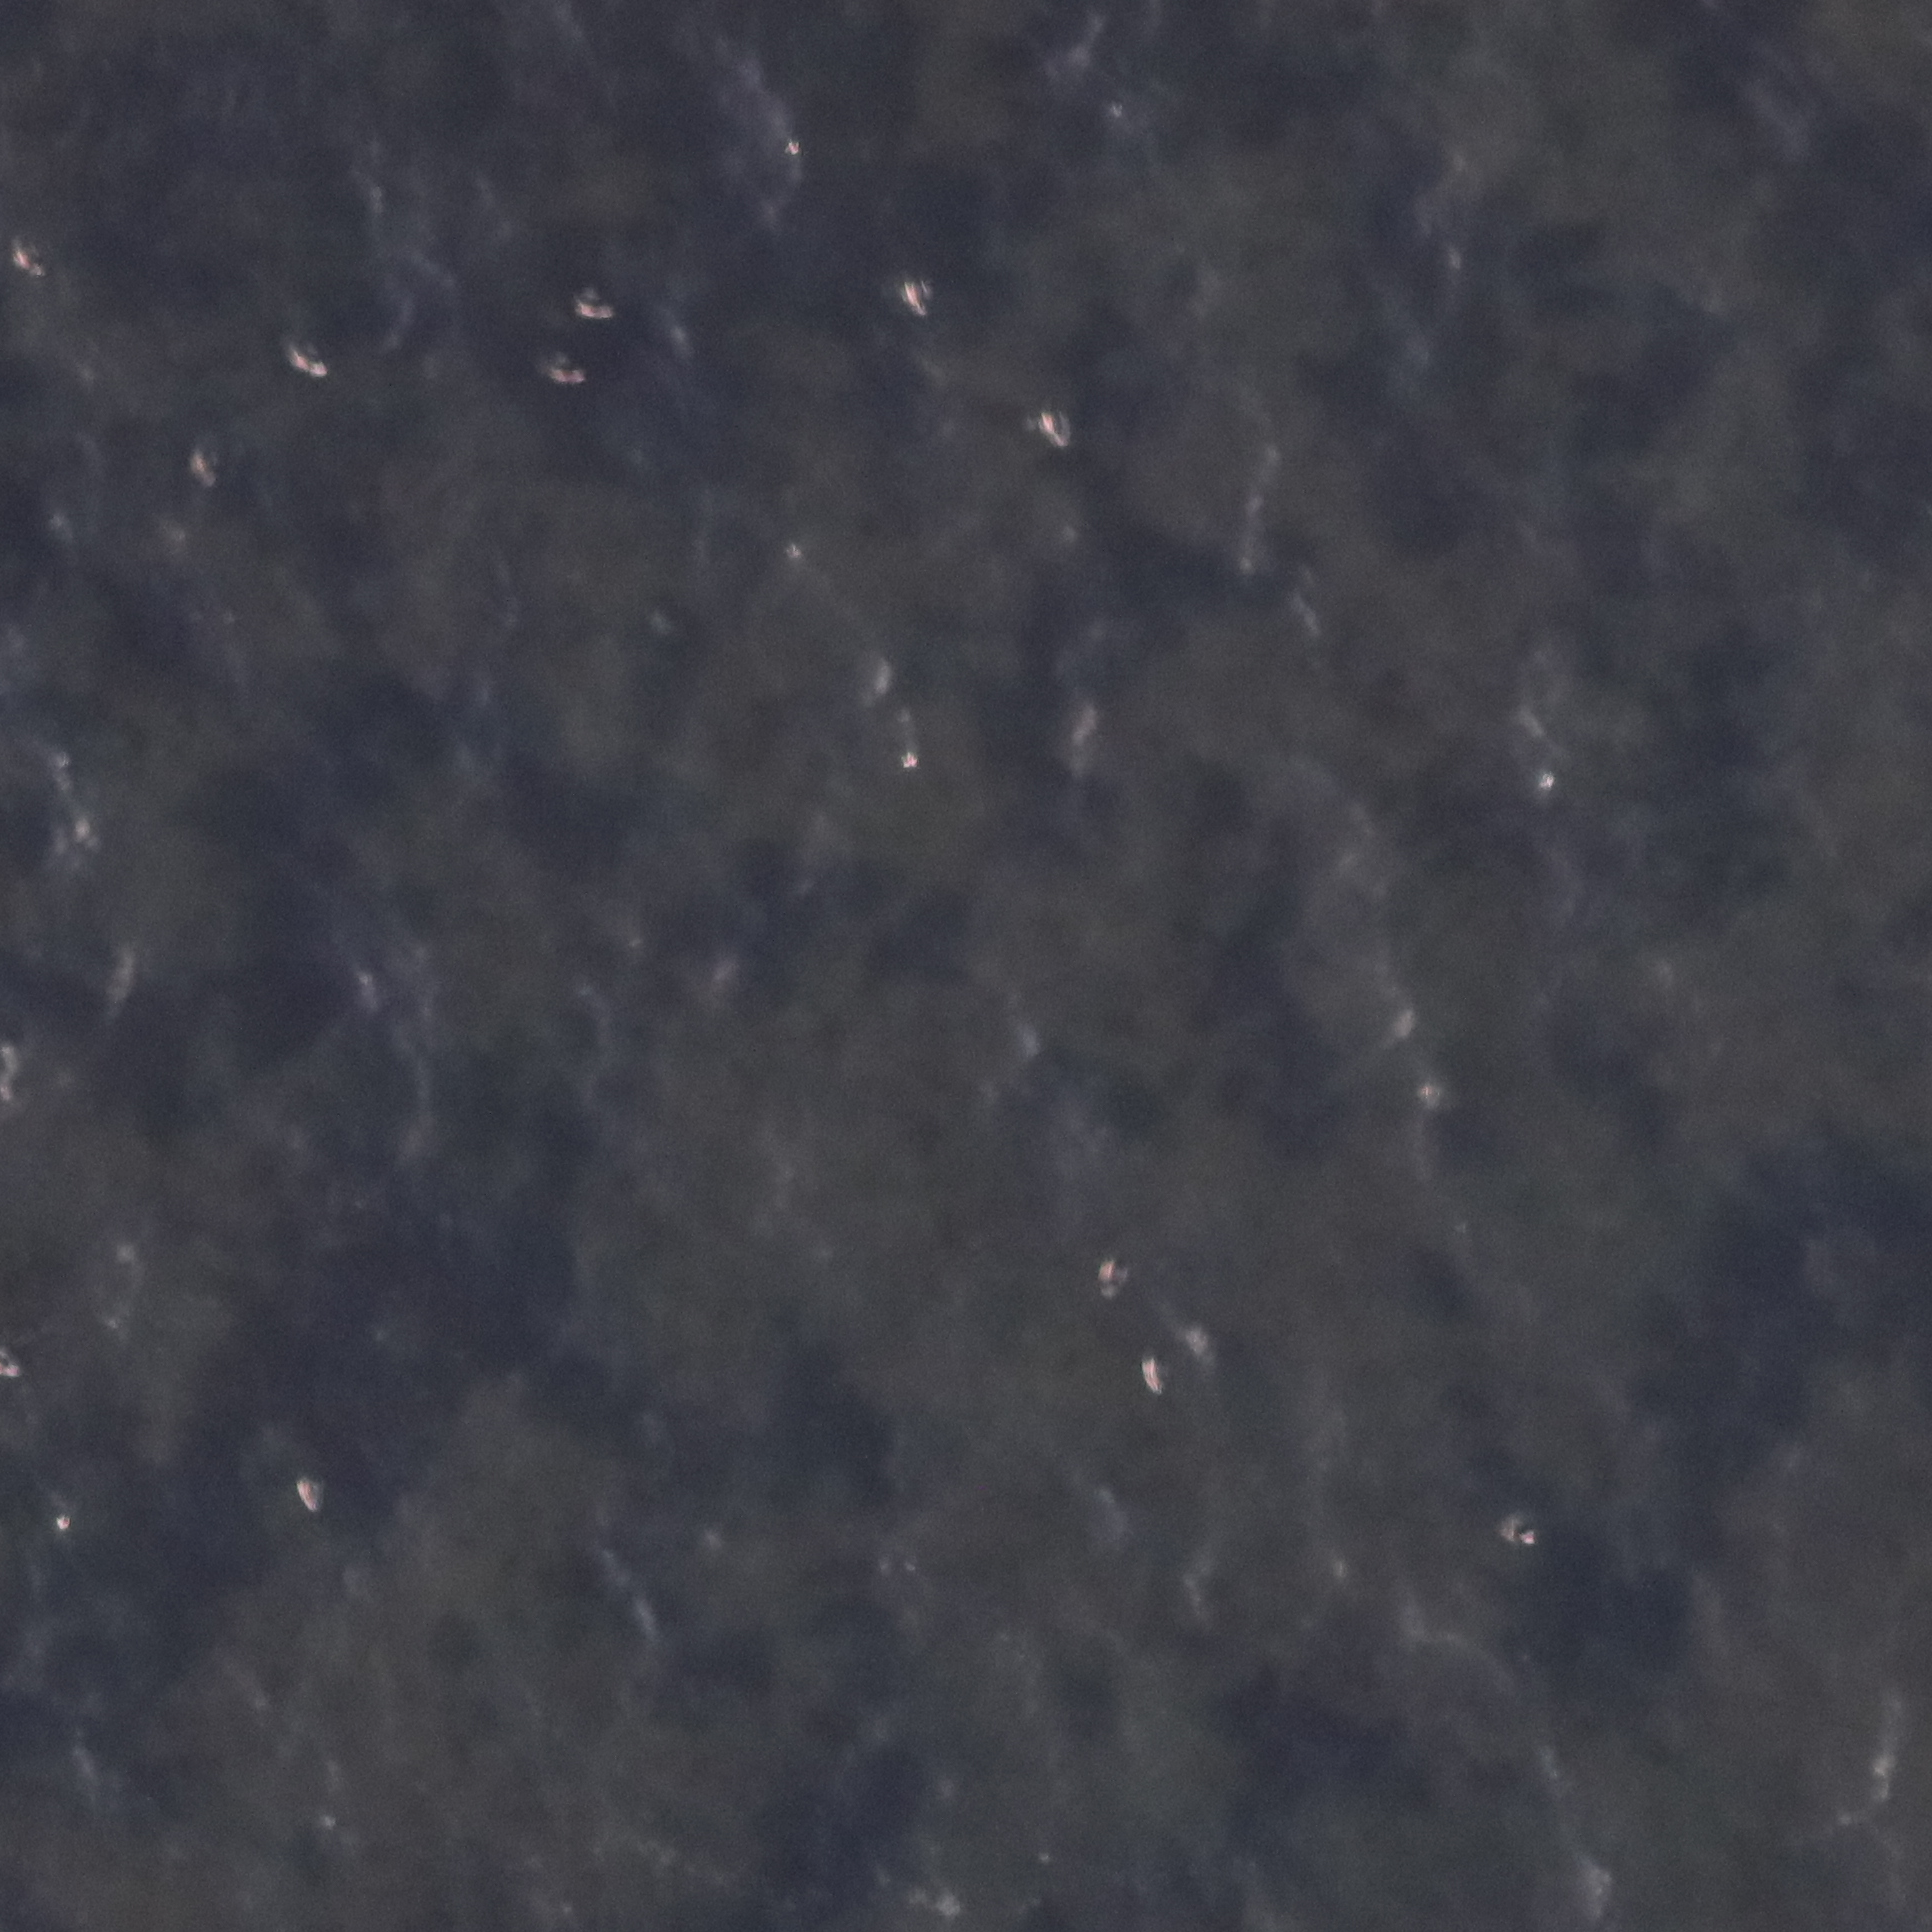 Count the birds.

12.